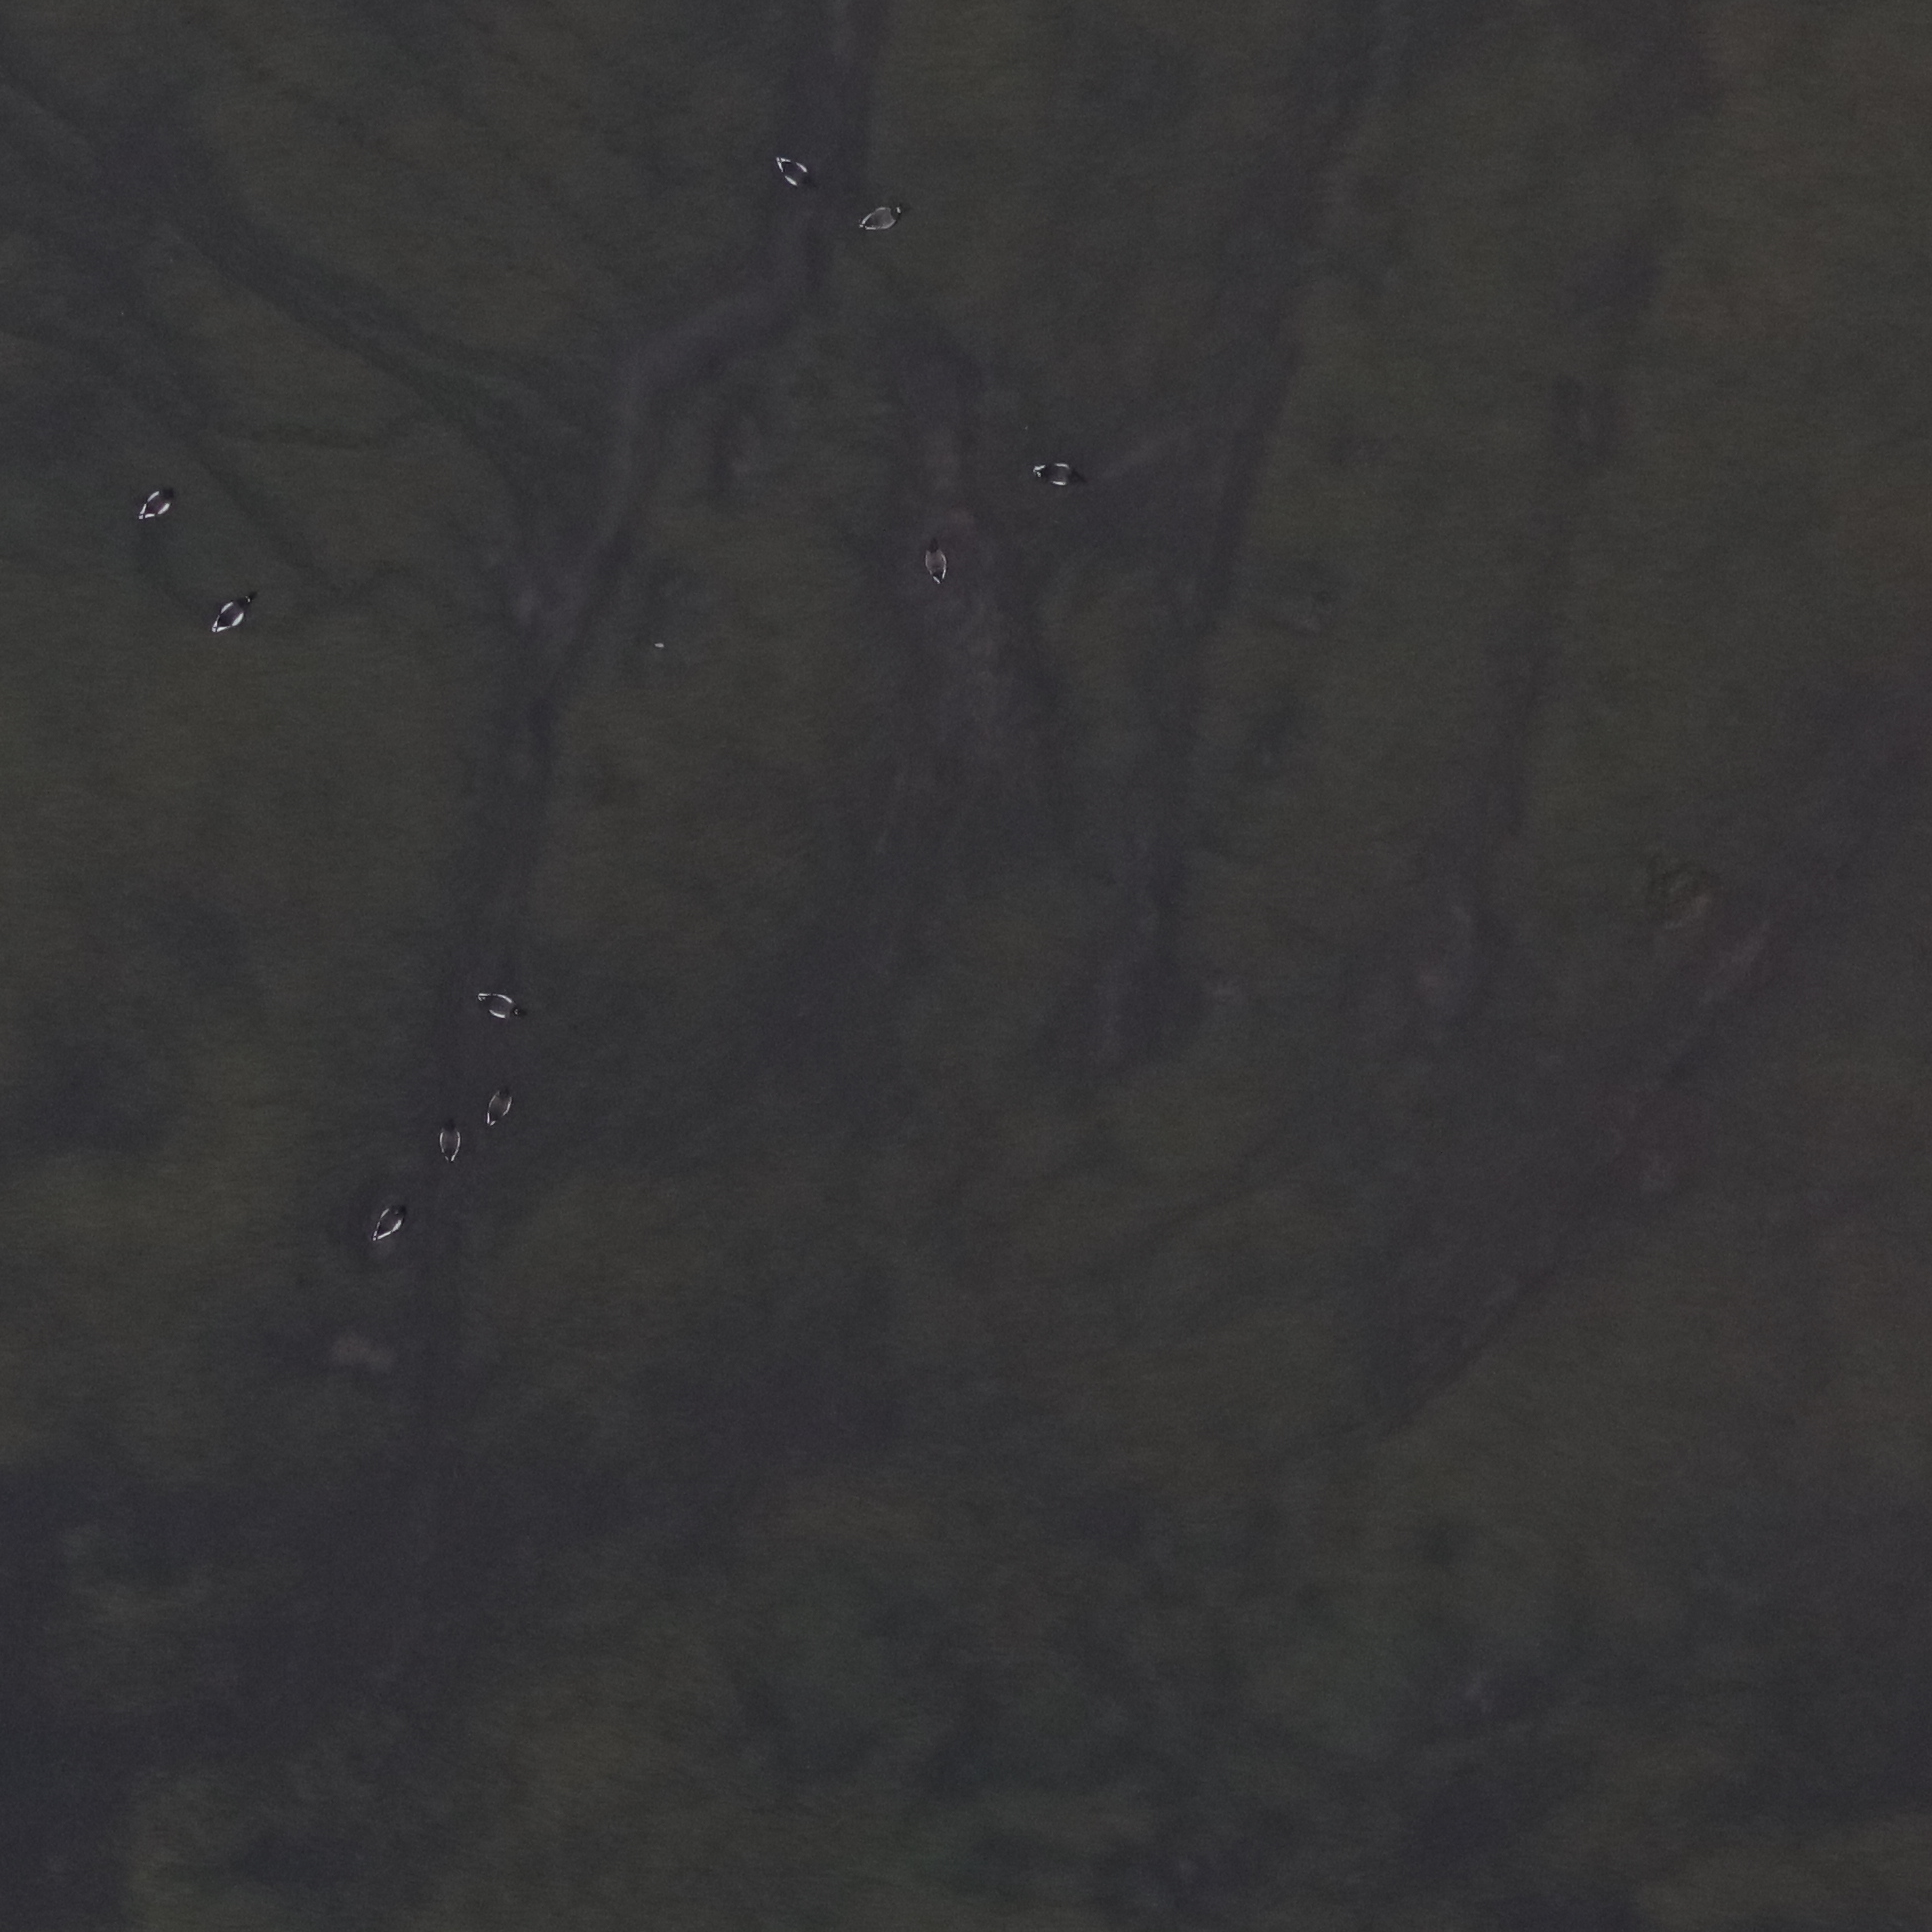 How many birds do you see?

10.